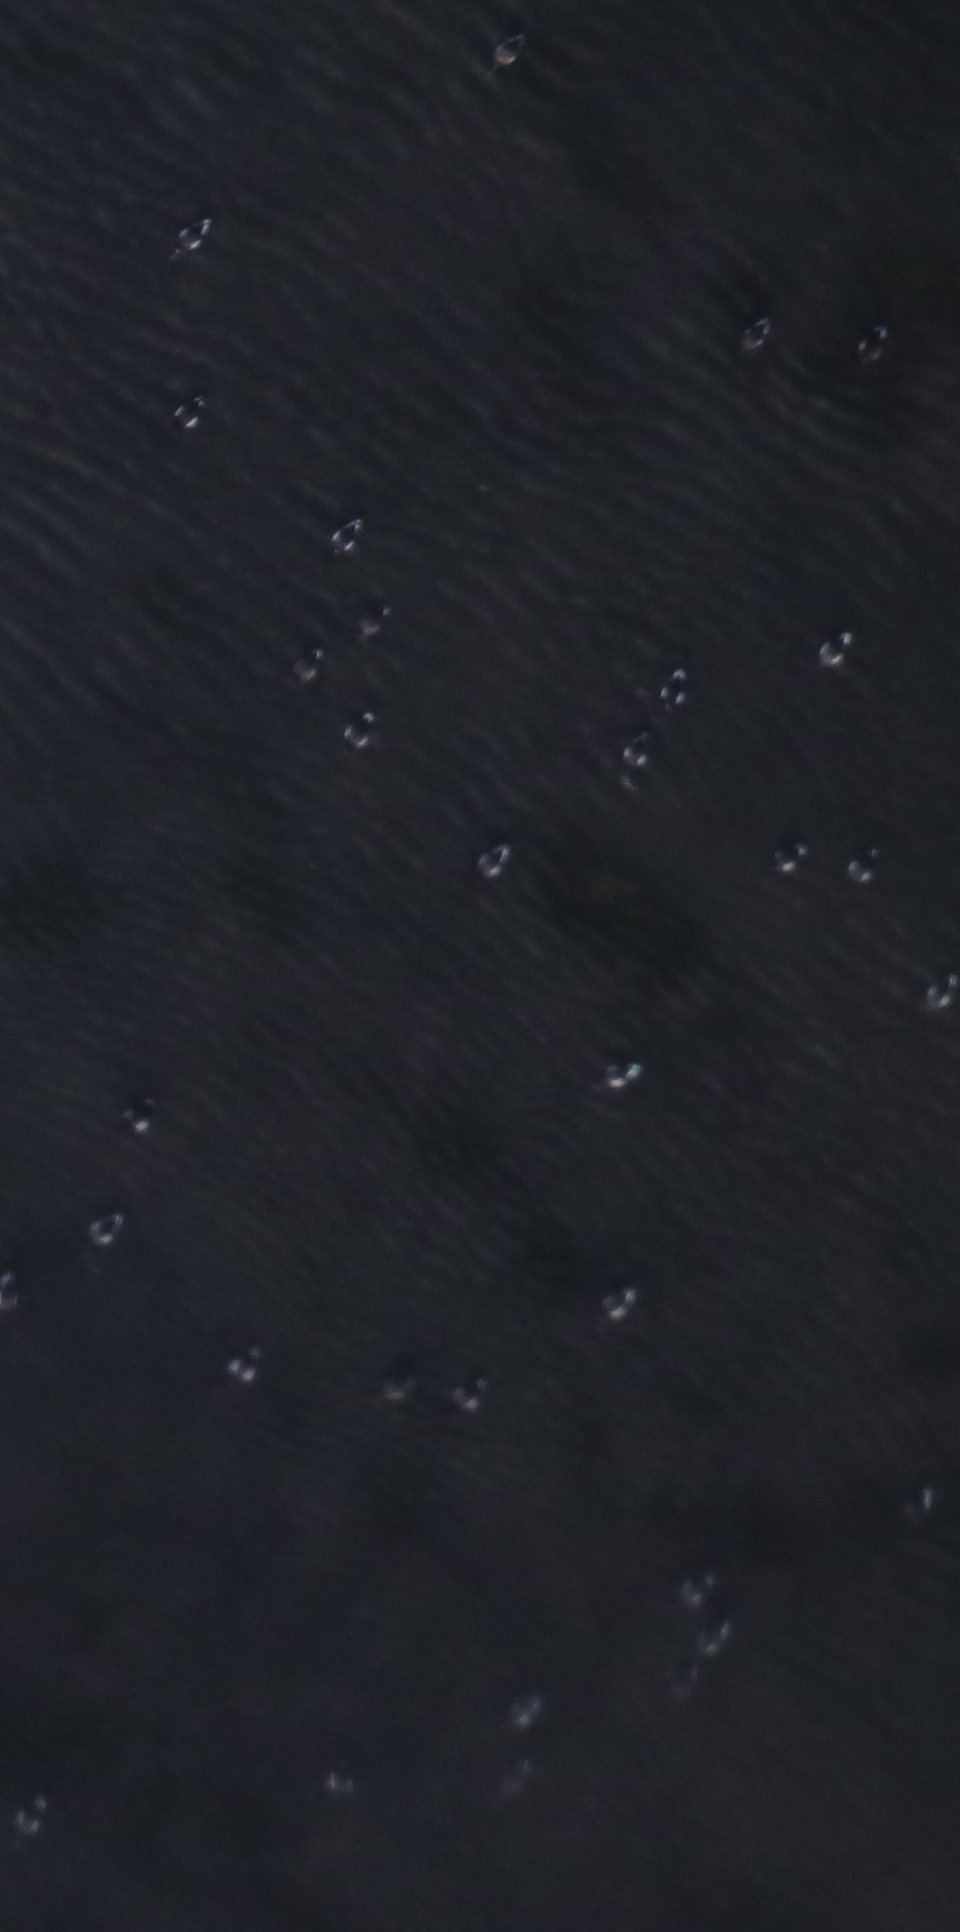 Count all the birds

32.